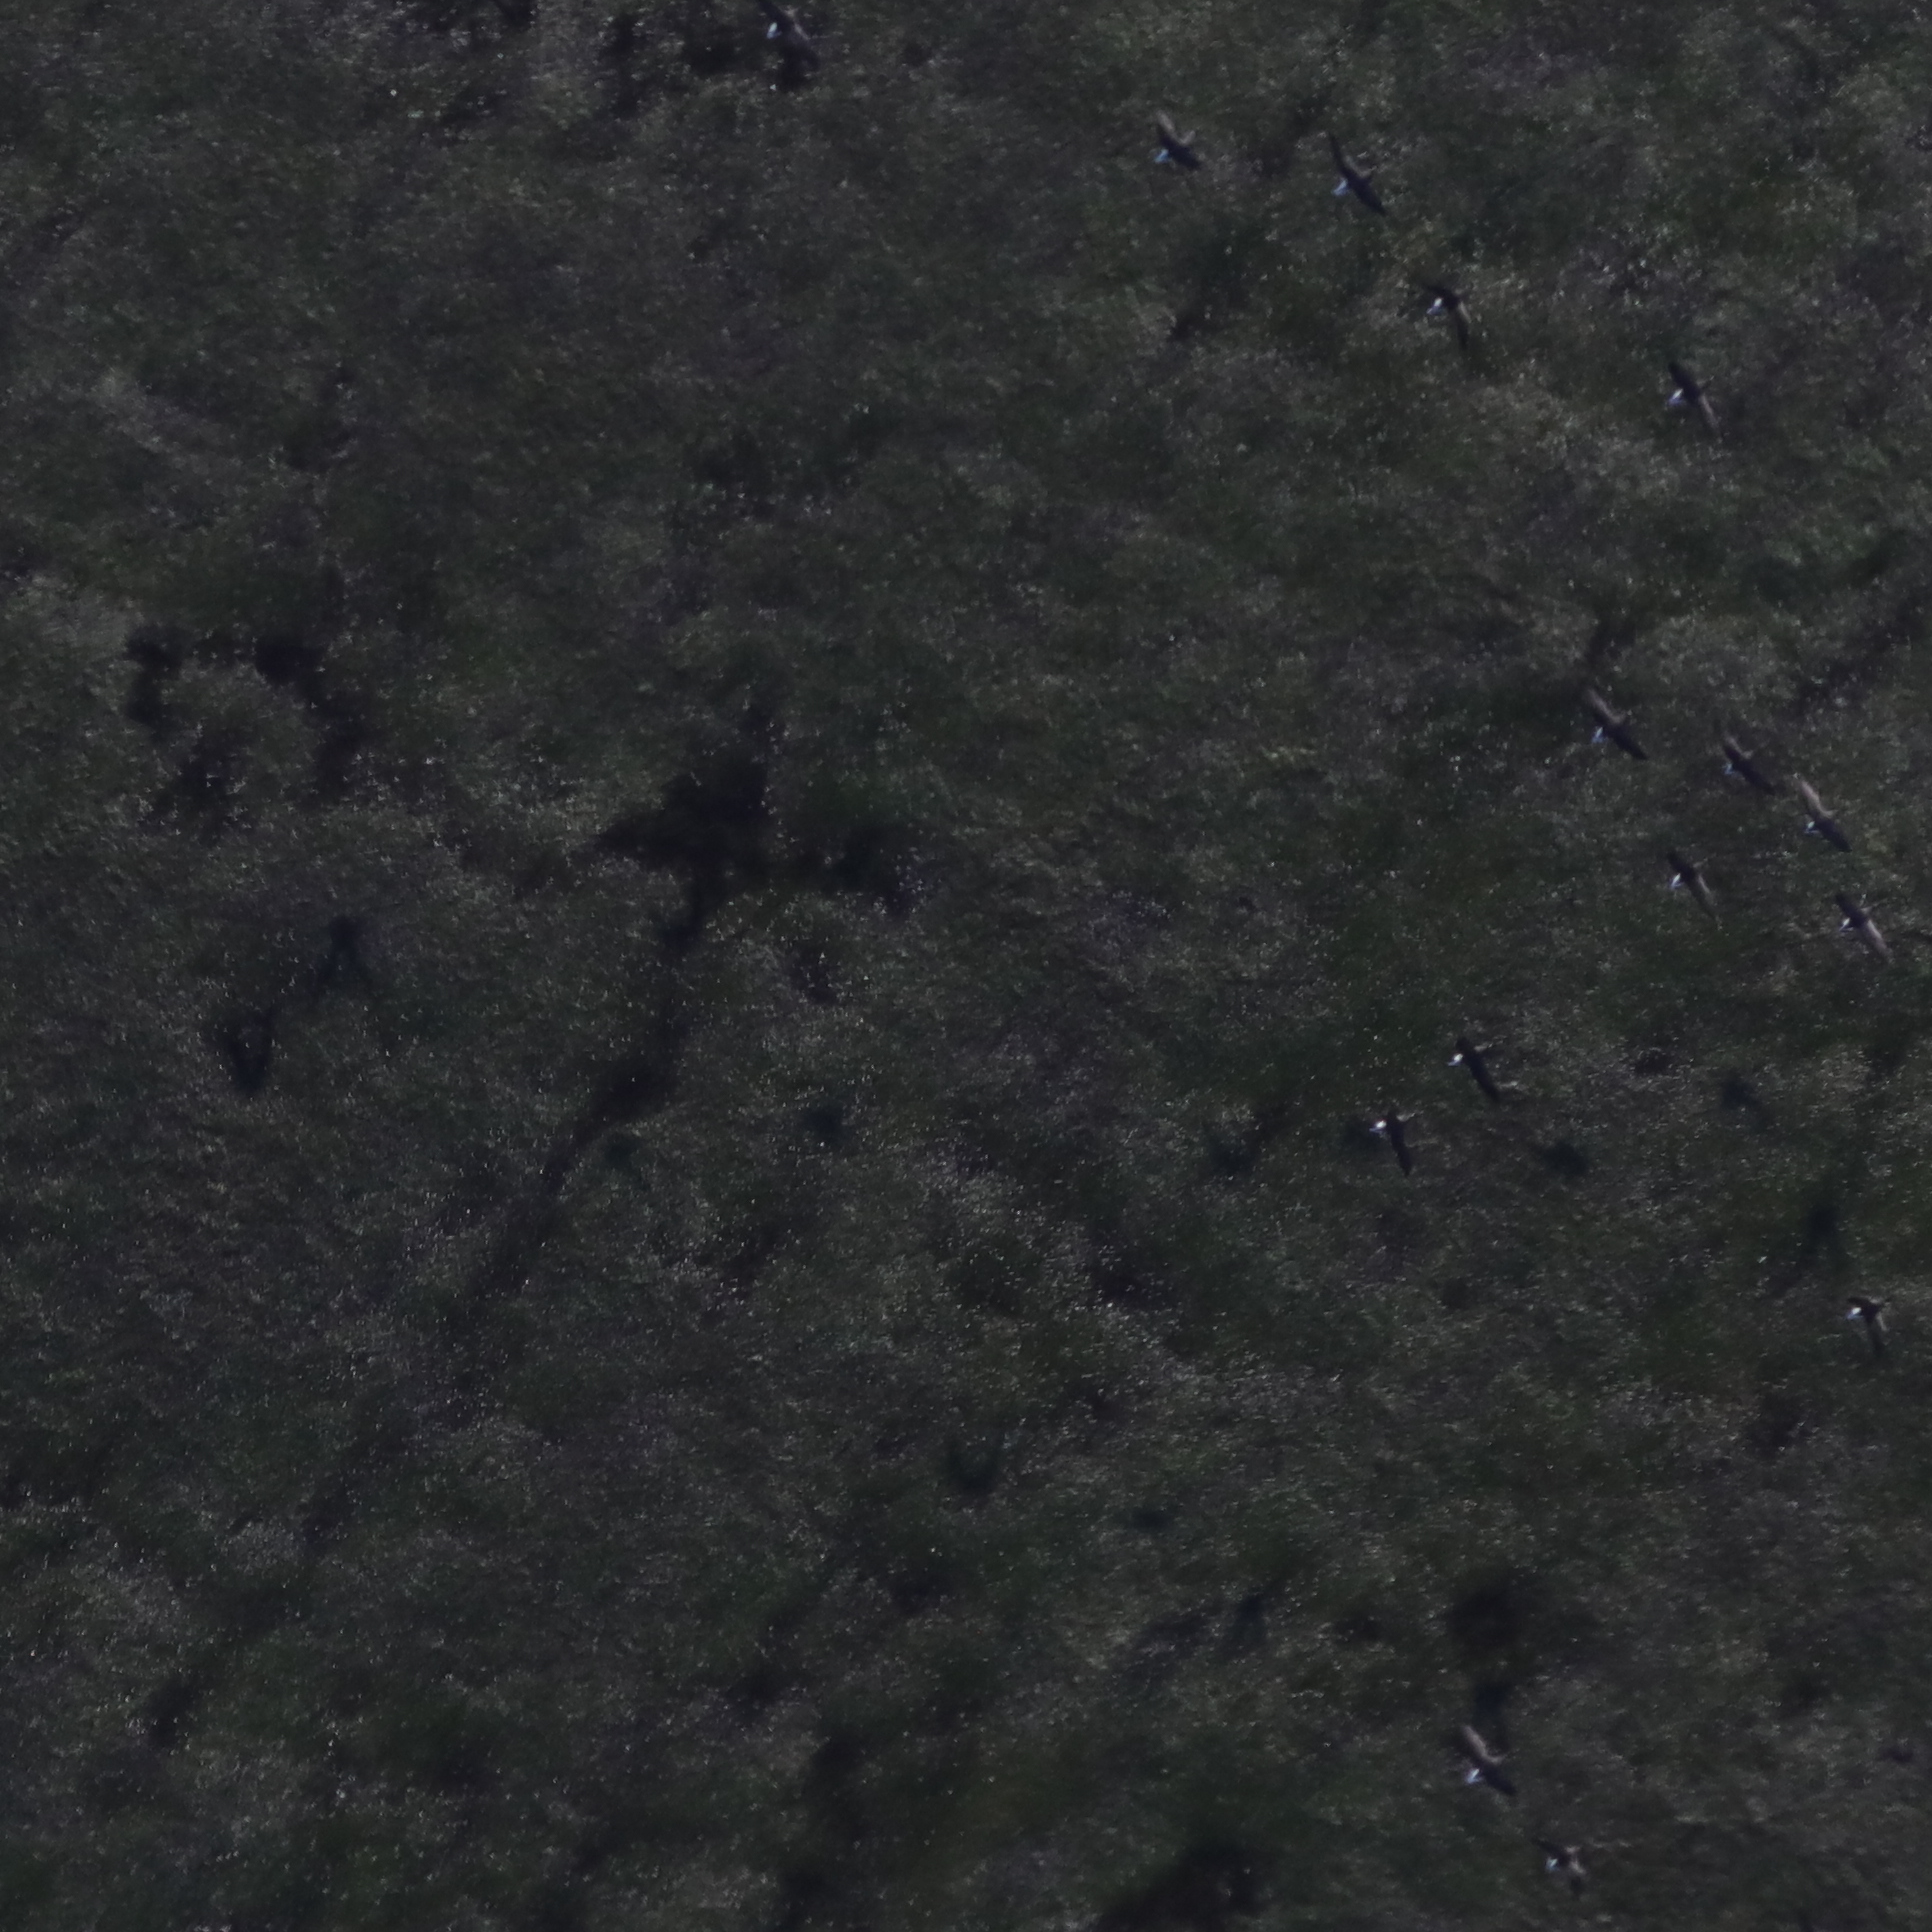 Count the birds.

15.